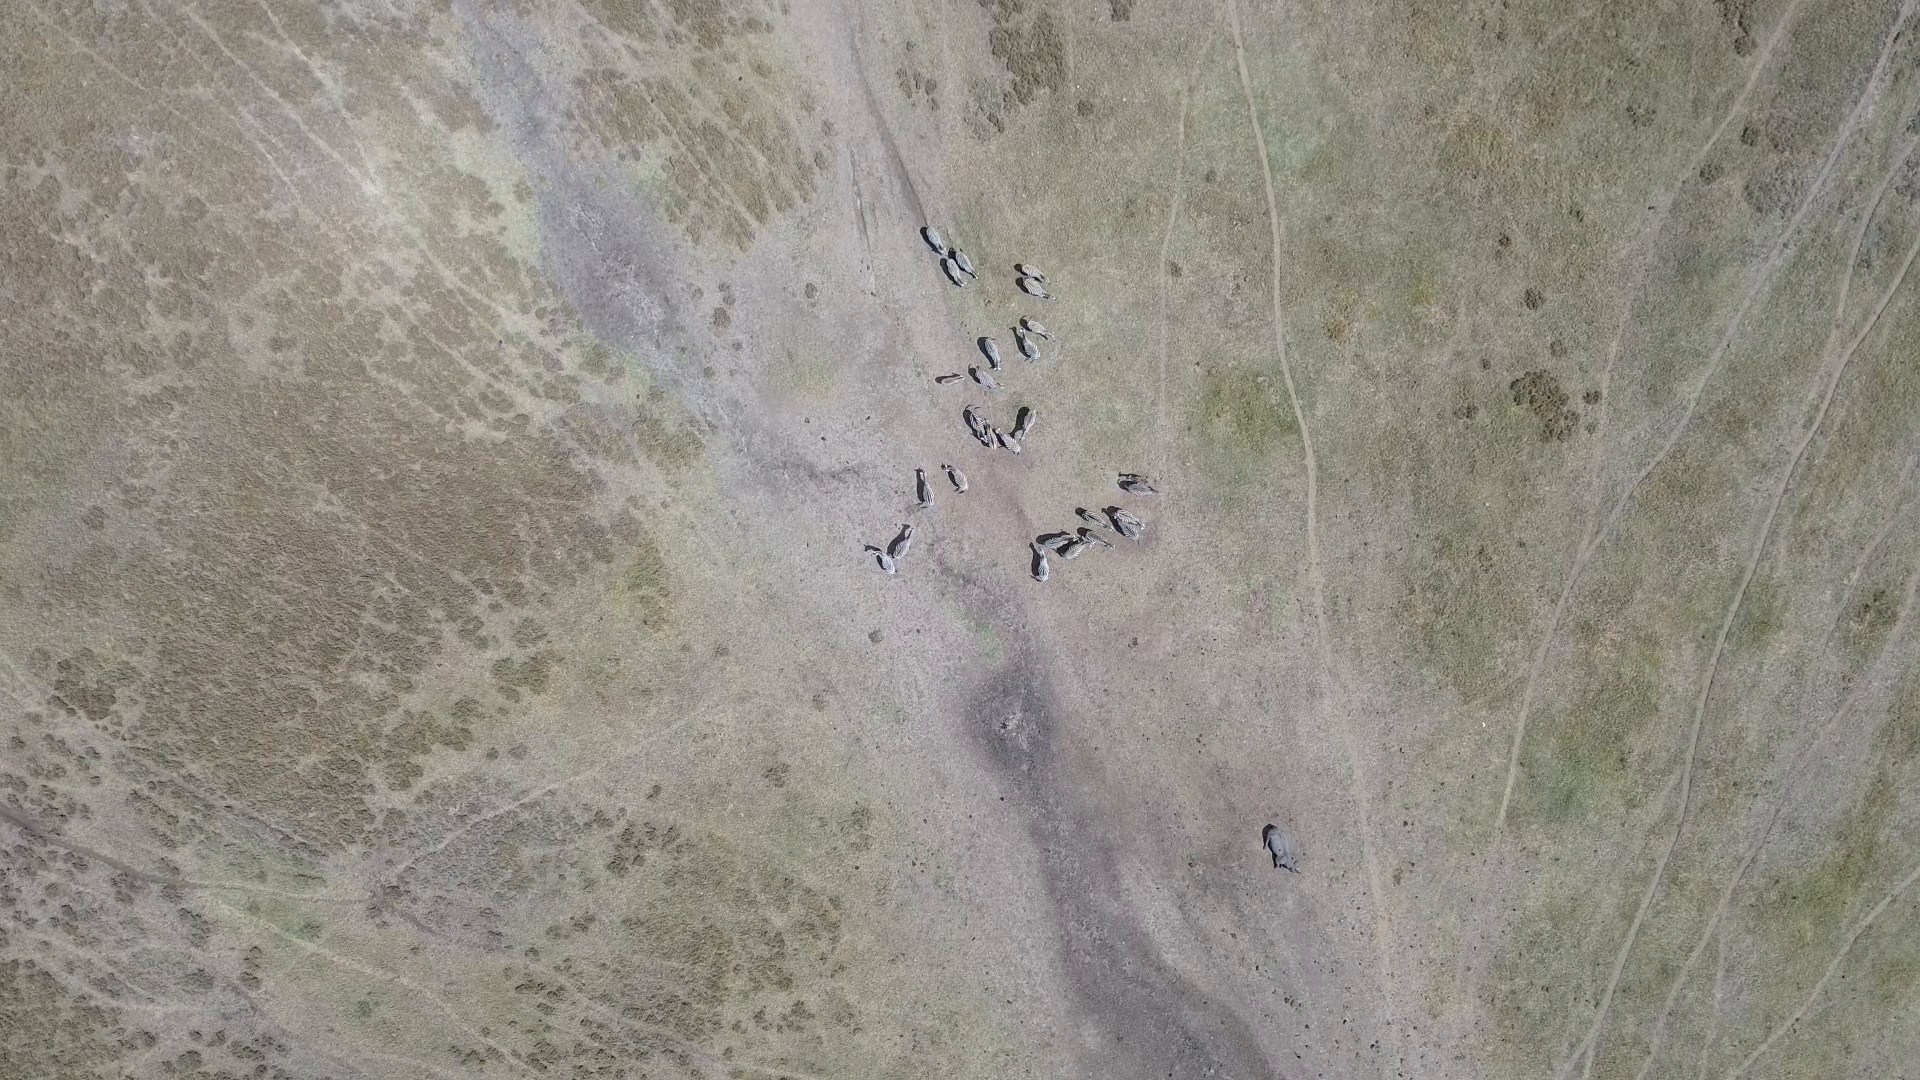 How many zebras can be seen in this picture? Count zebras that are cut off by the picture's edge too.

26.